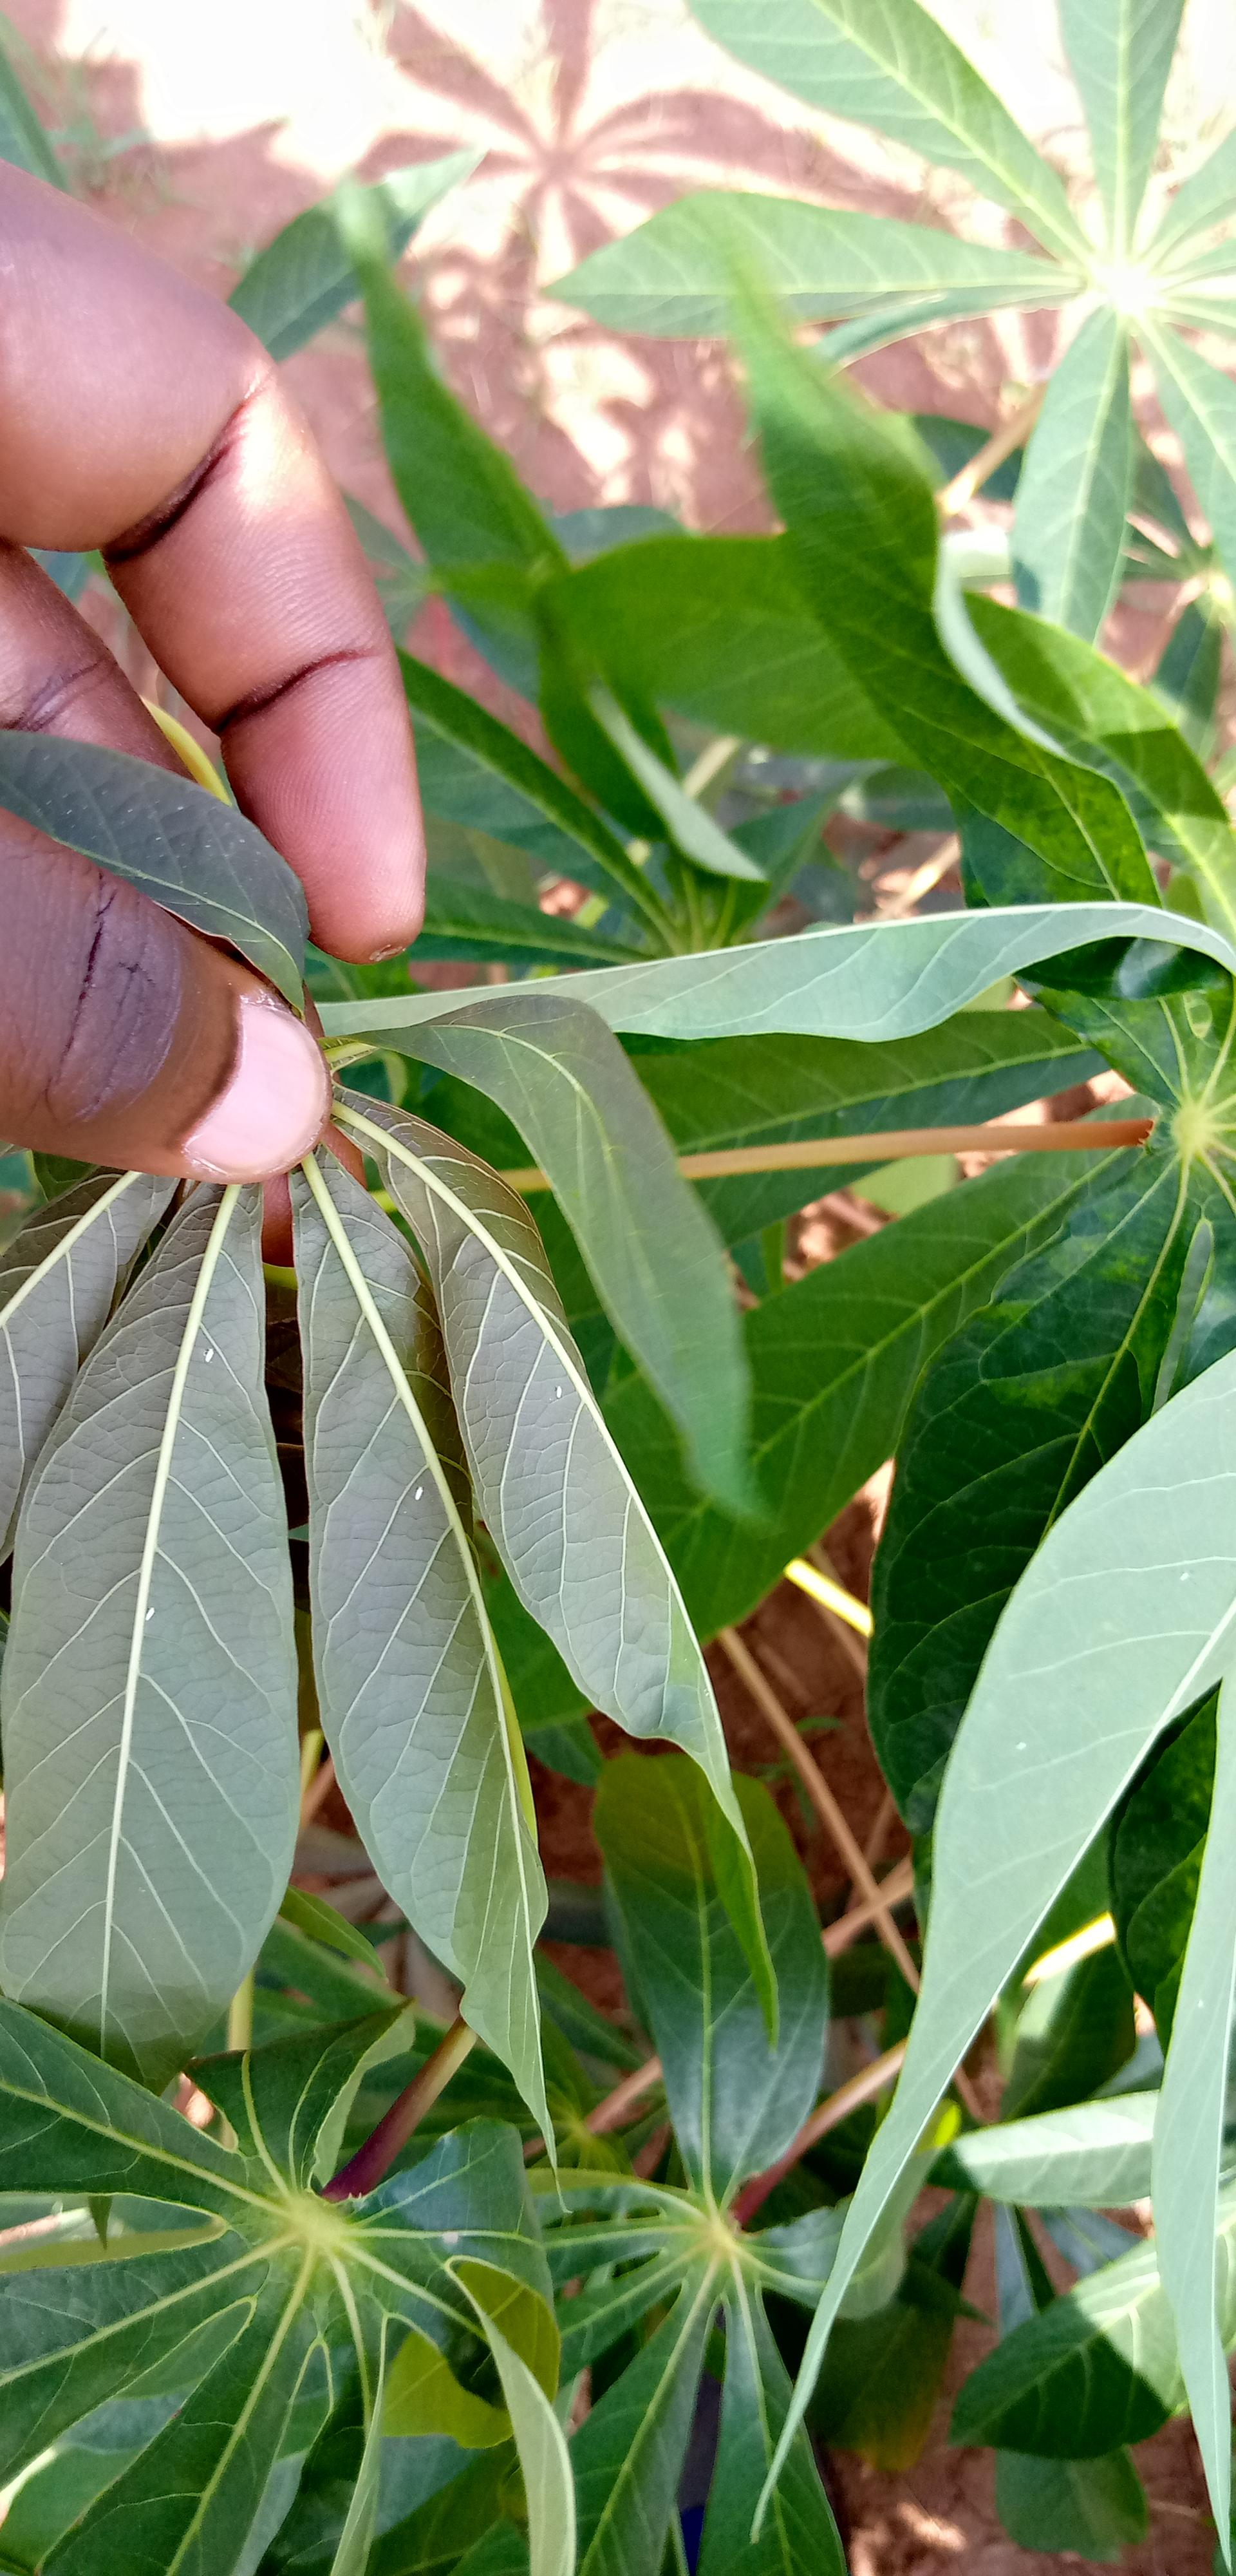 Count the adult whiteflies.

4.